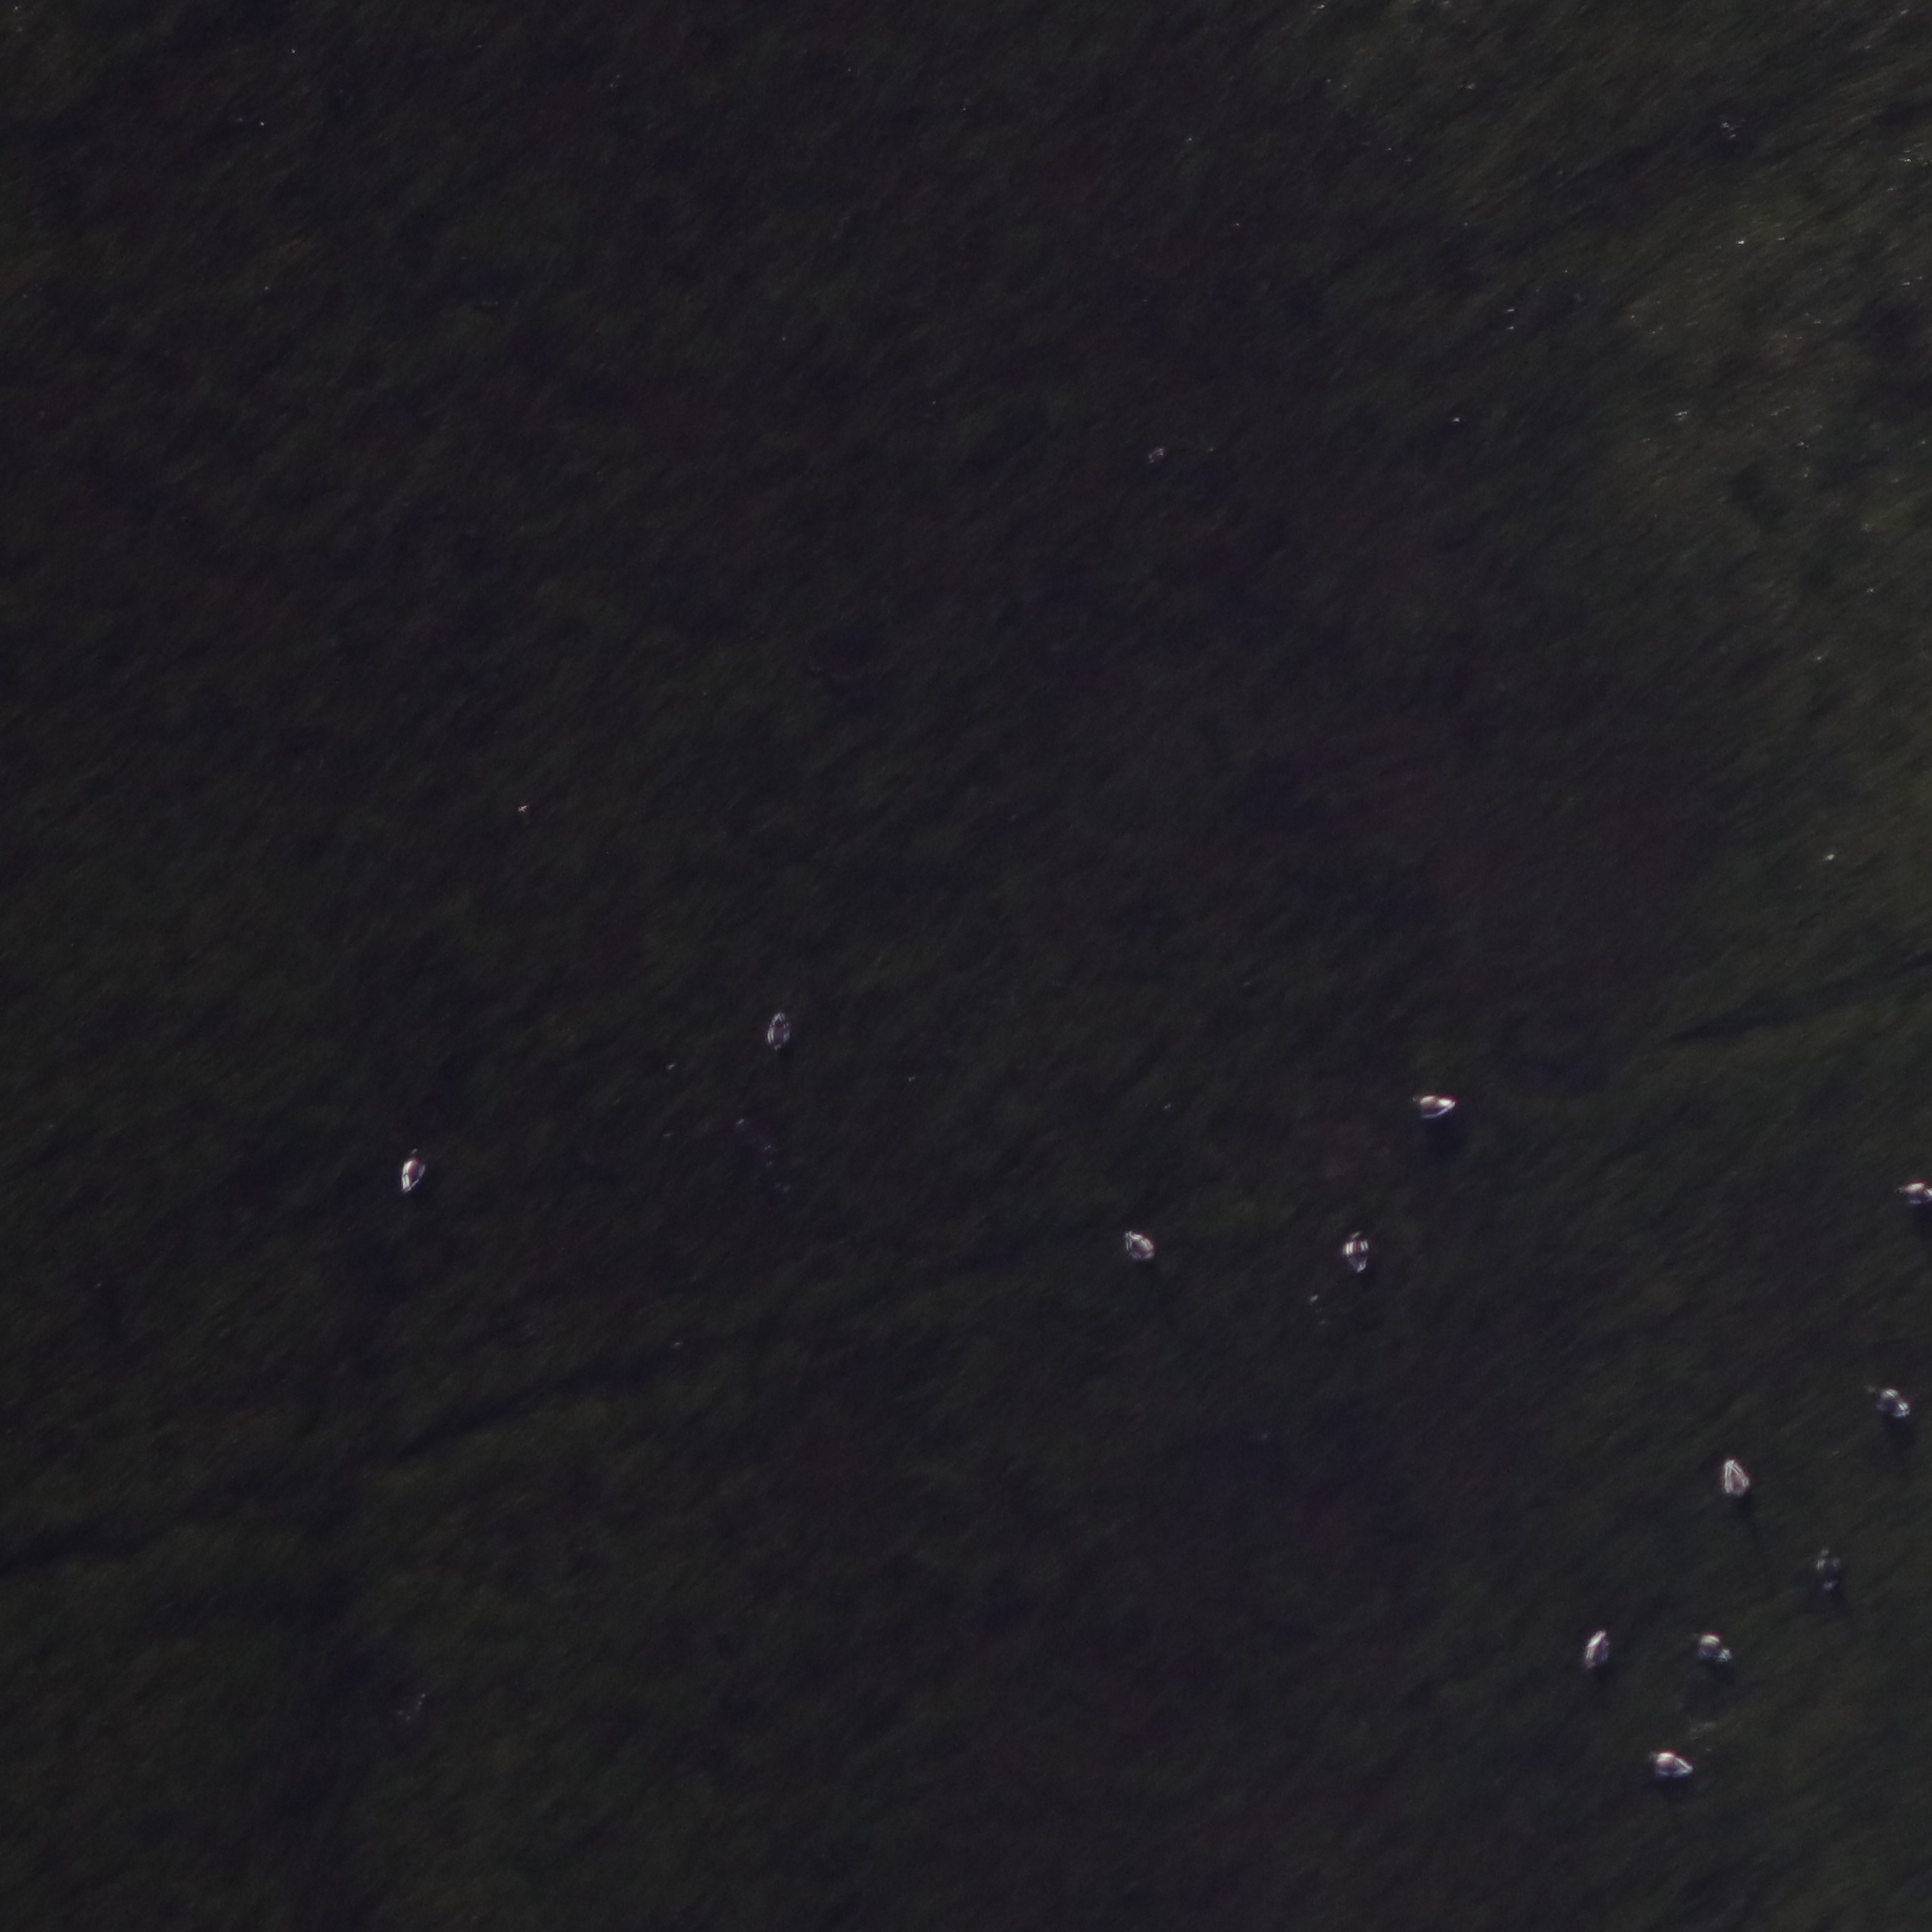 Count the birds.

12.